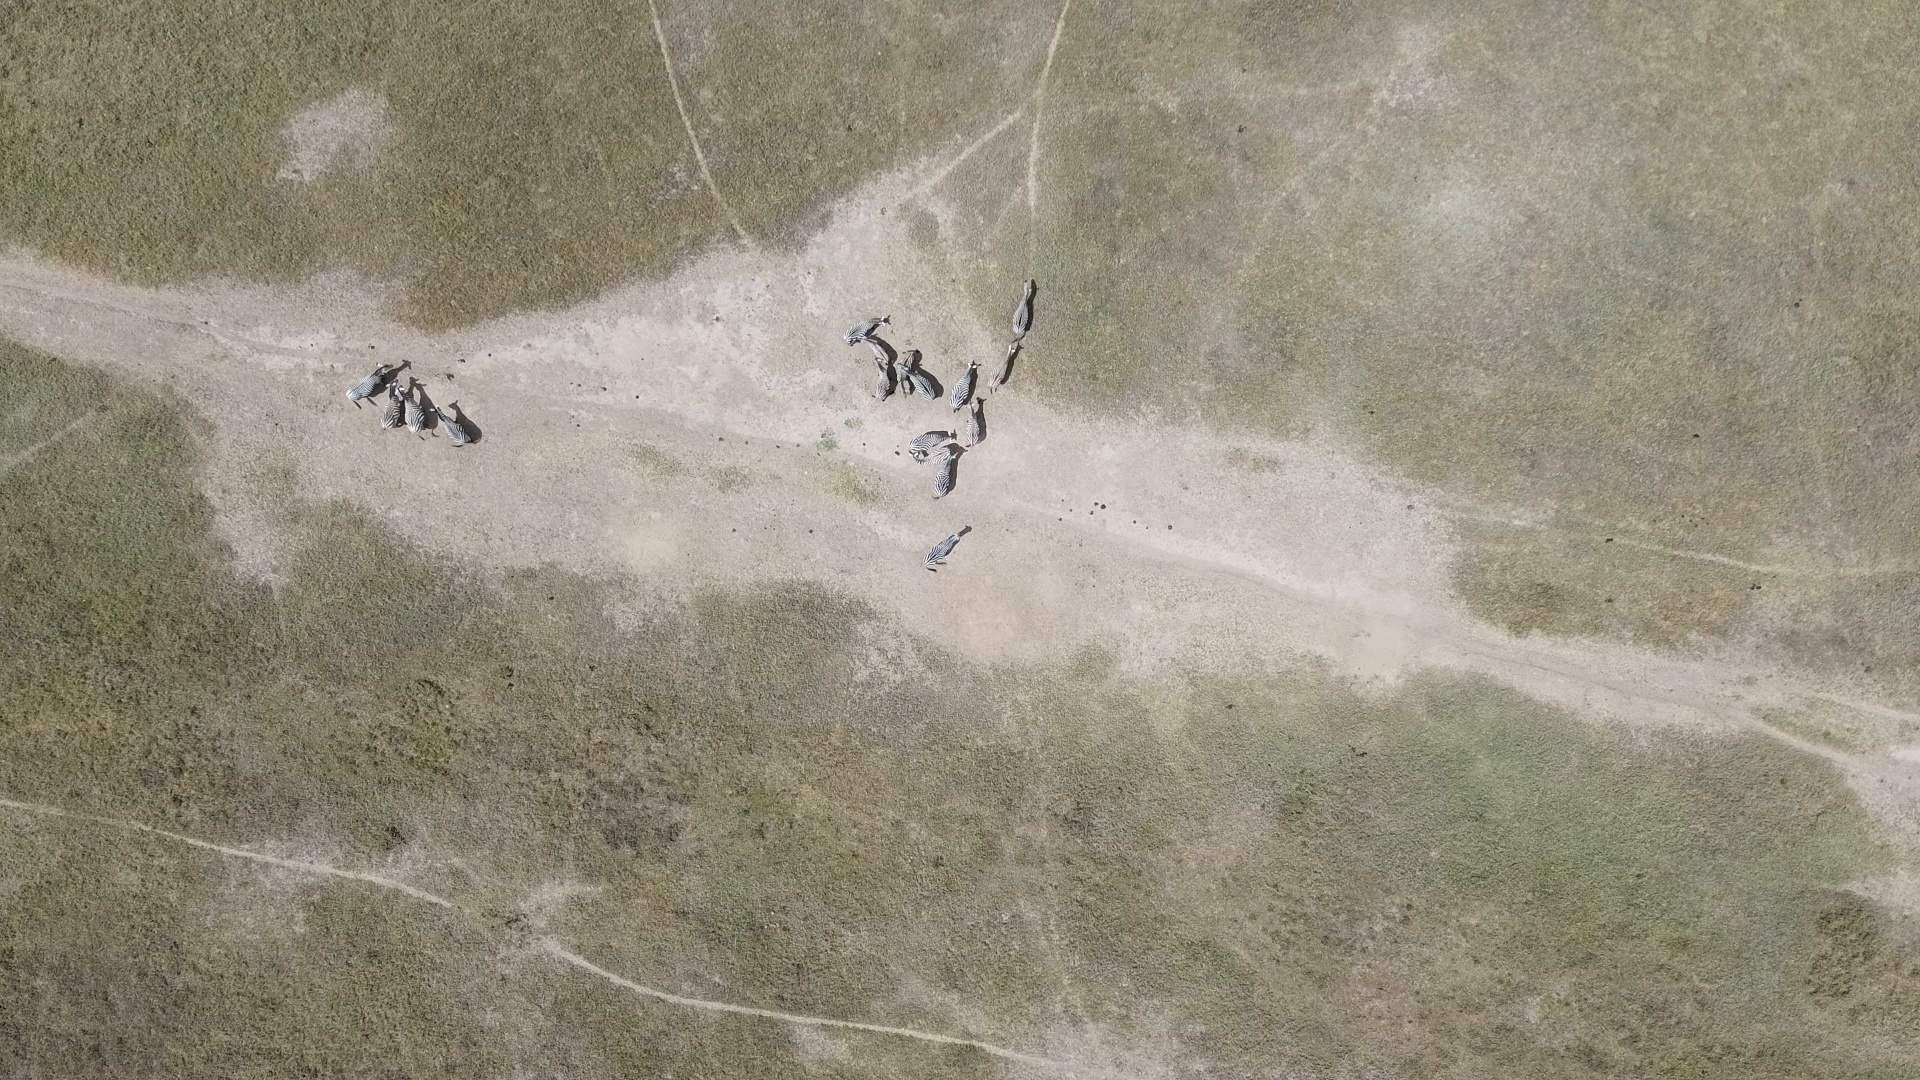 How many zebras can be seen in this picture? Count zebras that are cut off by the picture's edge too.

16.